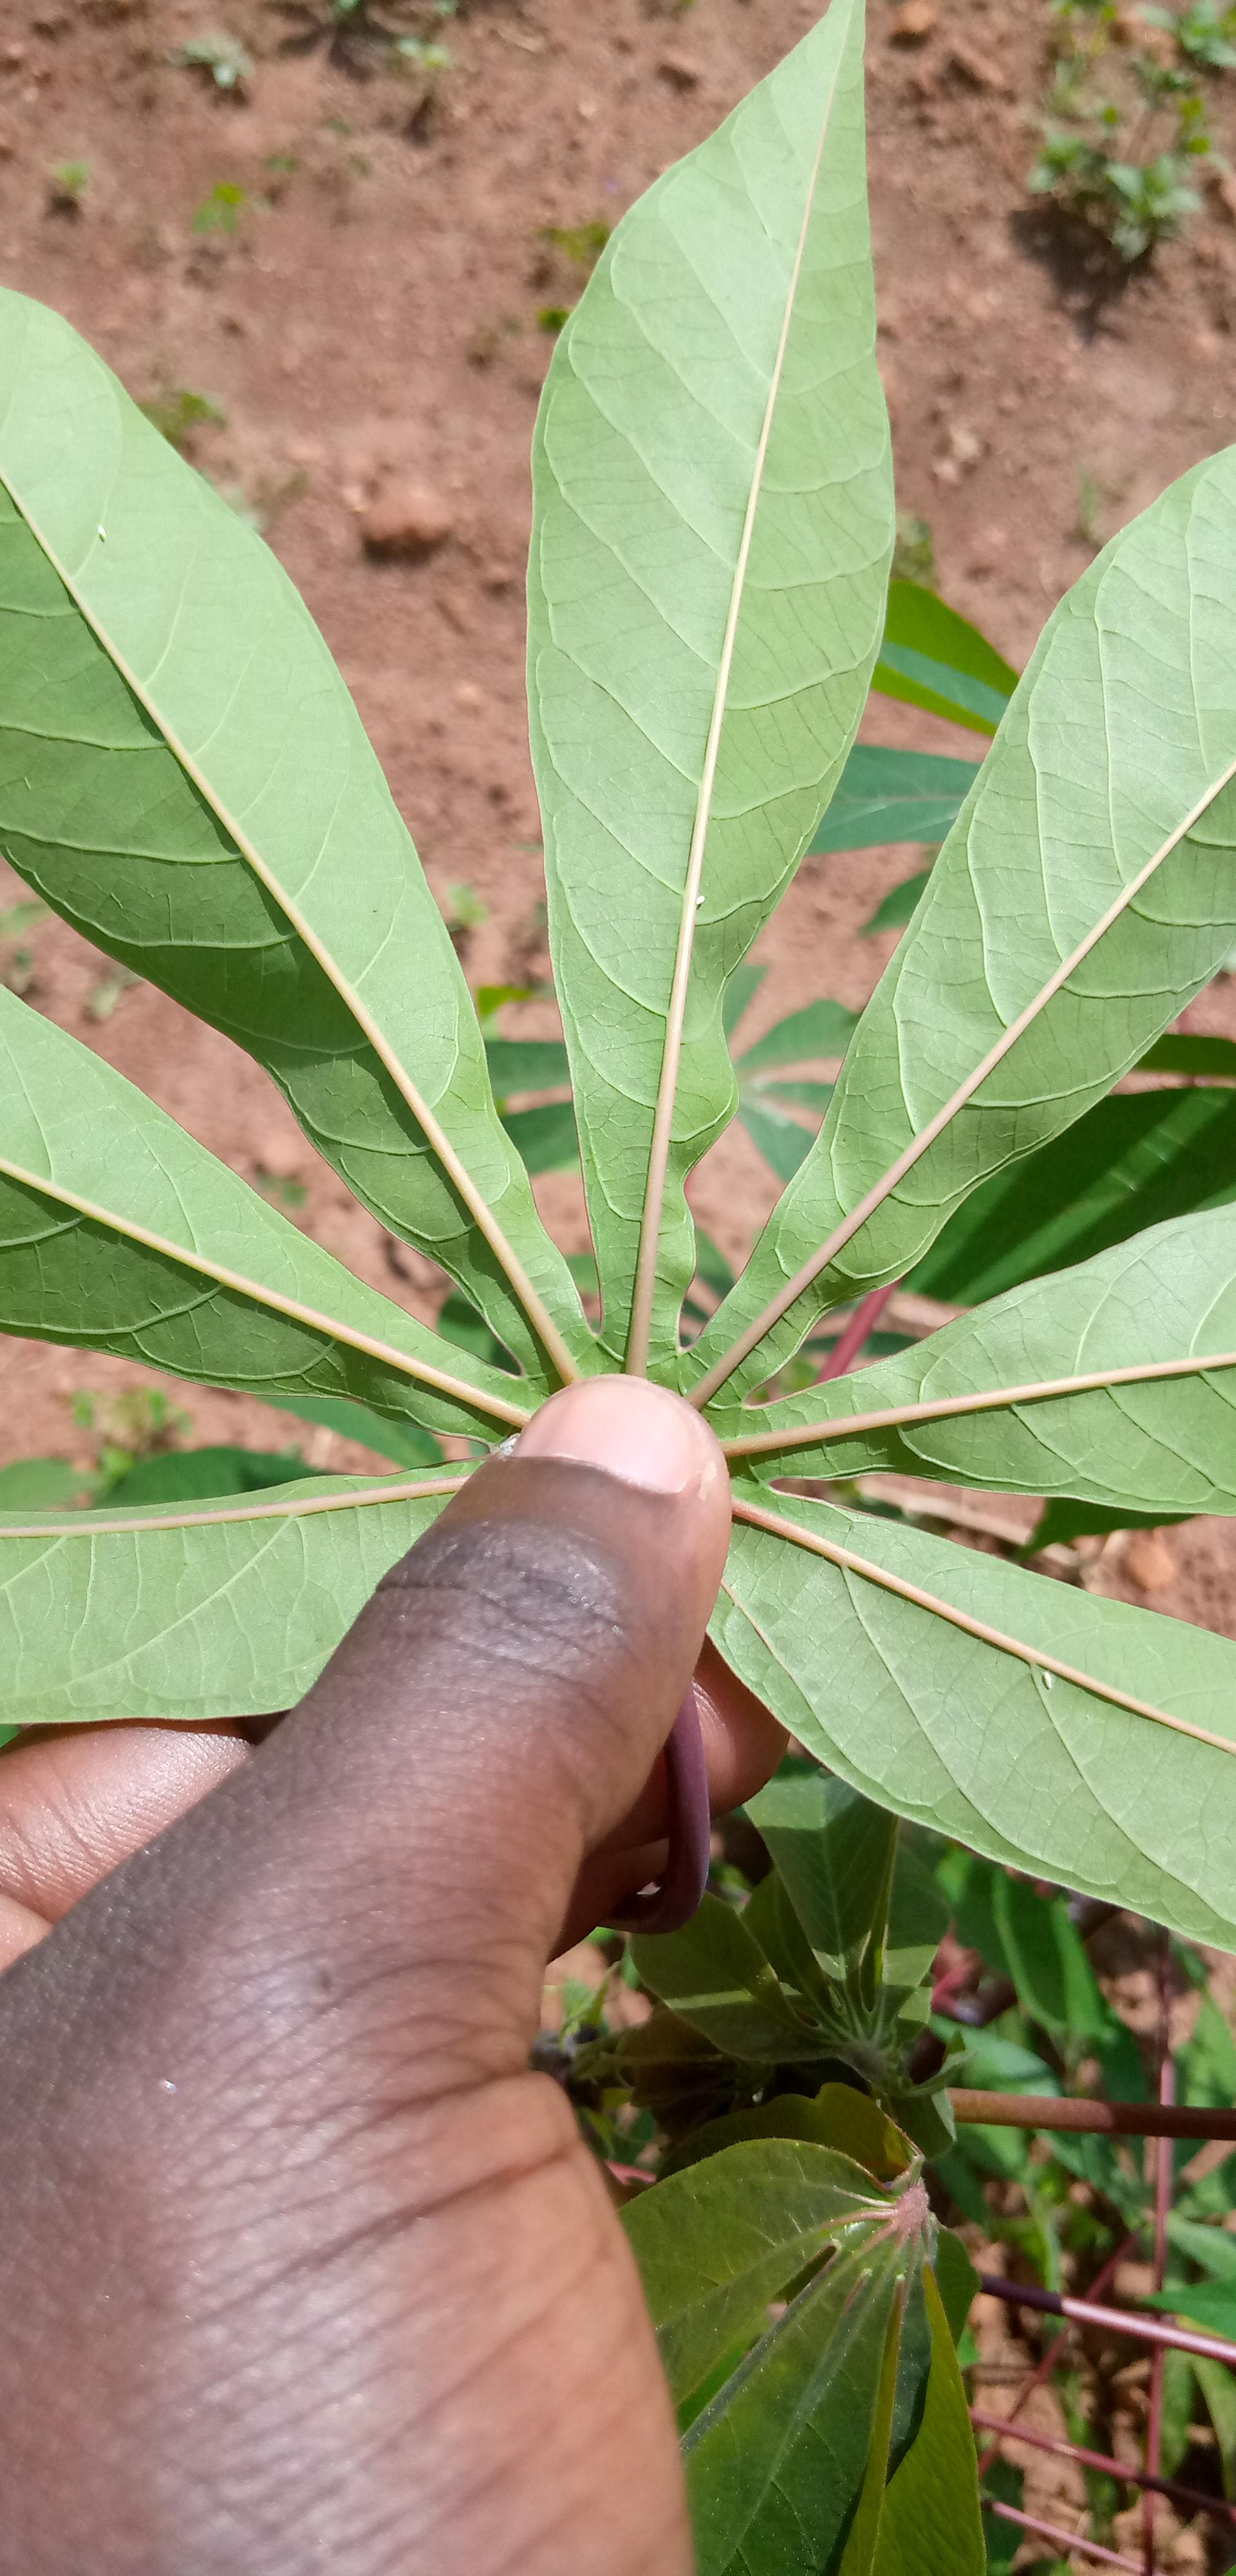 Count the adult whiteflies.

3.